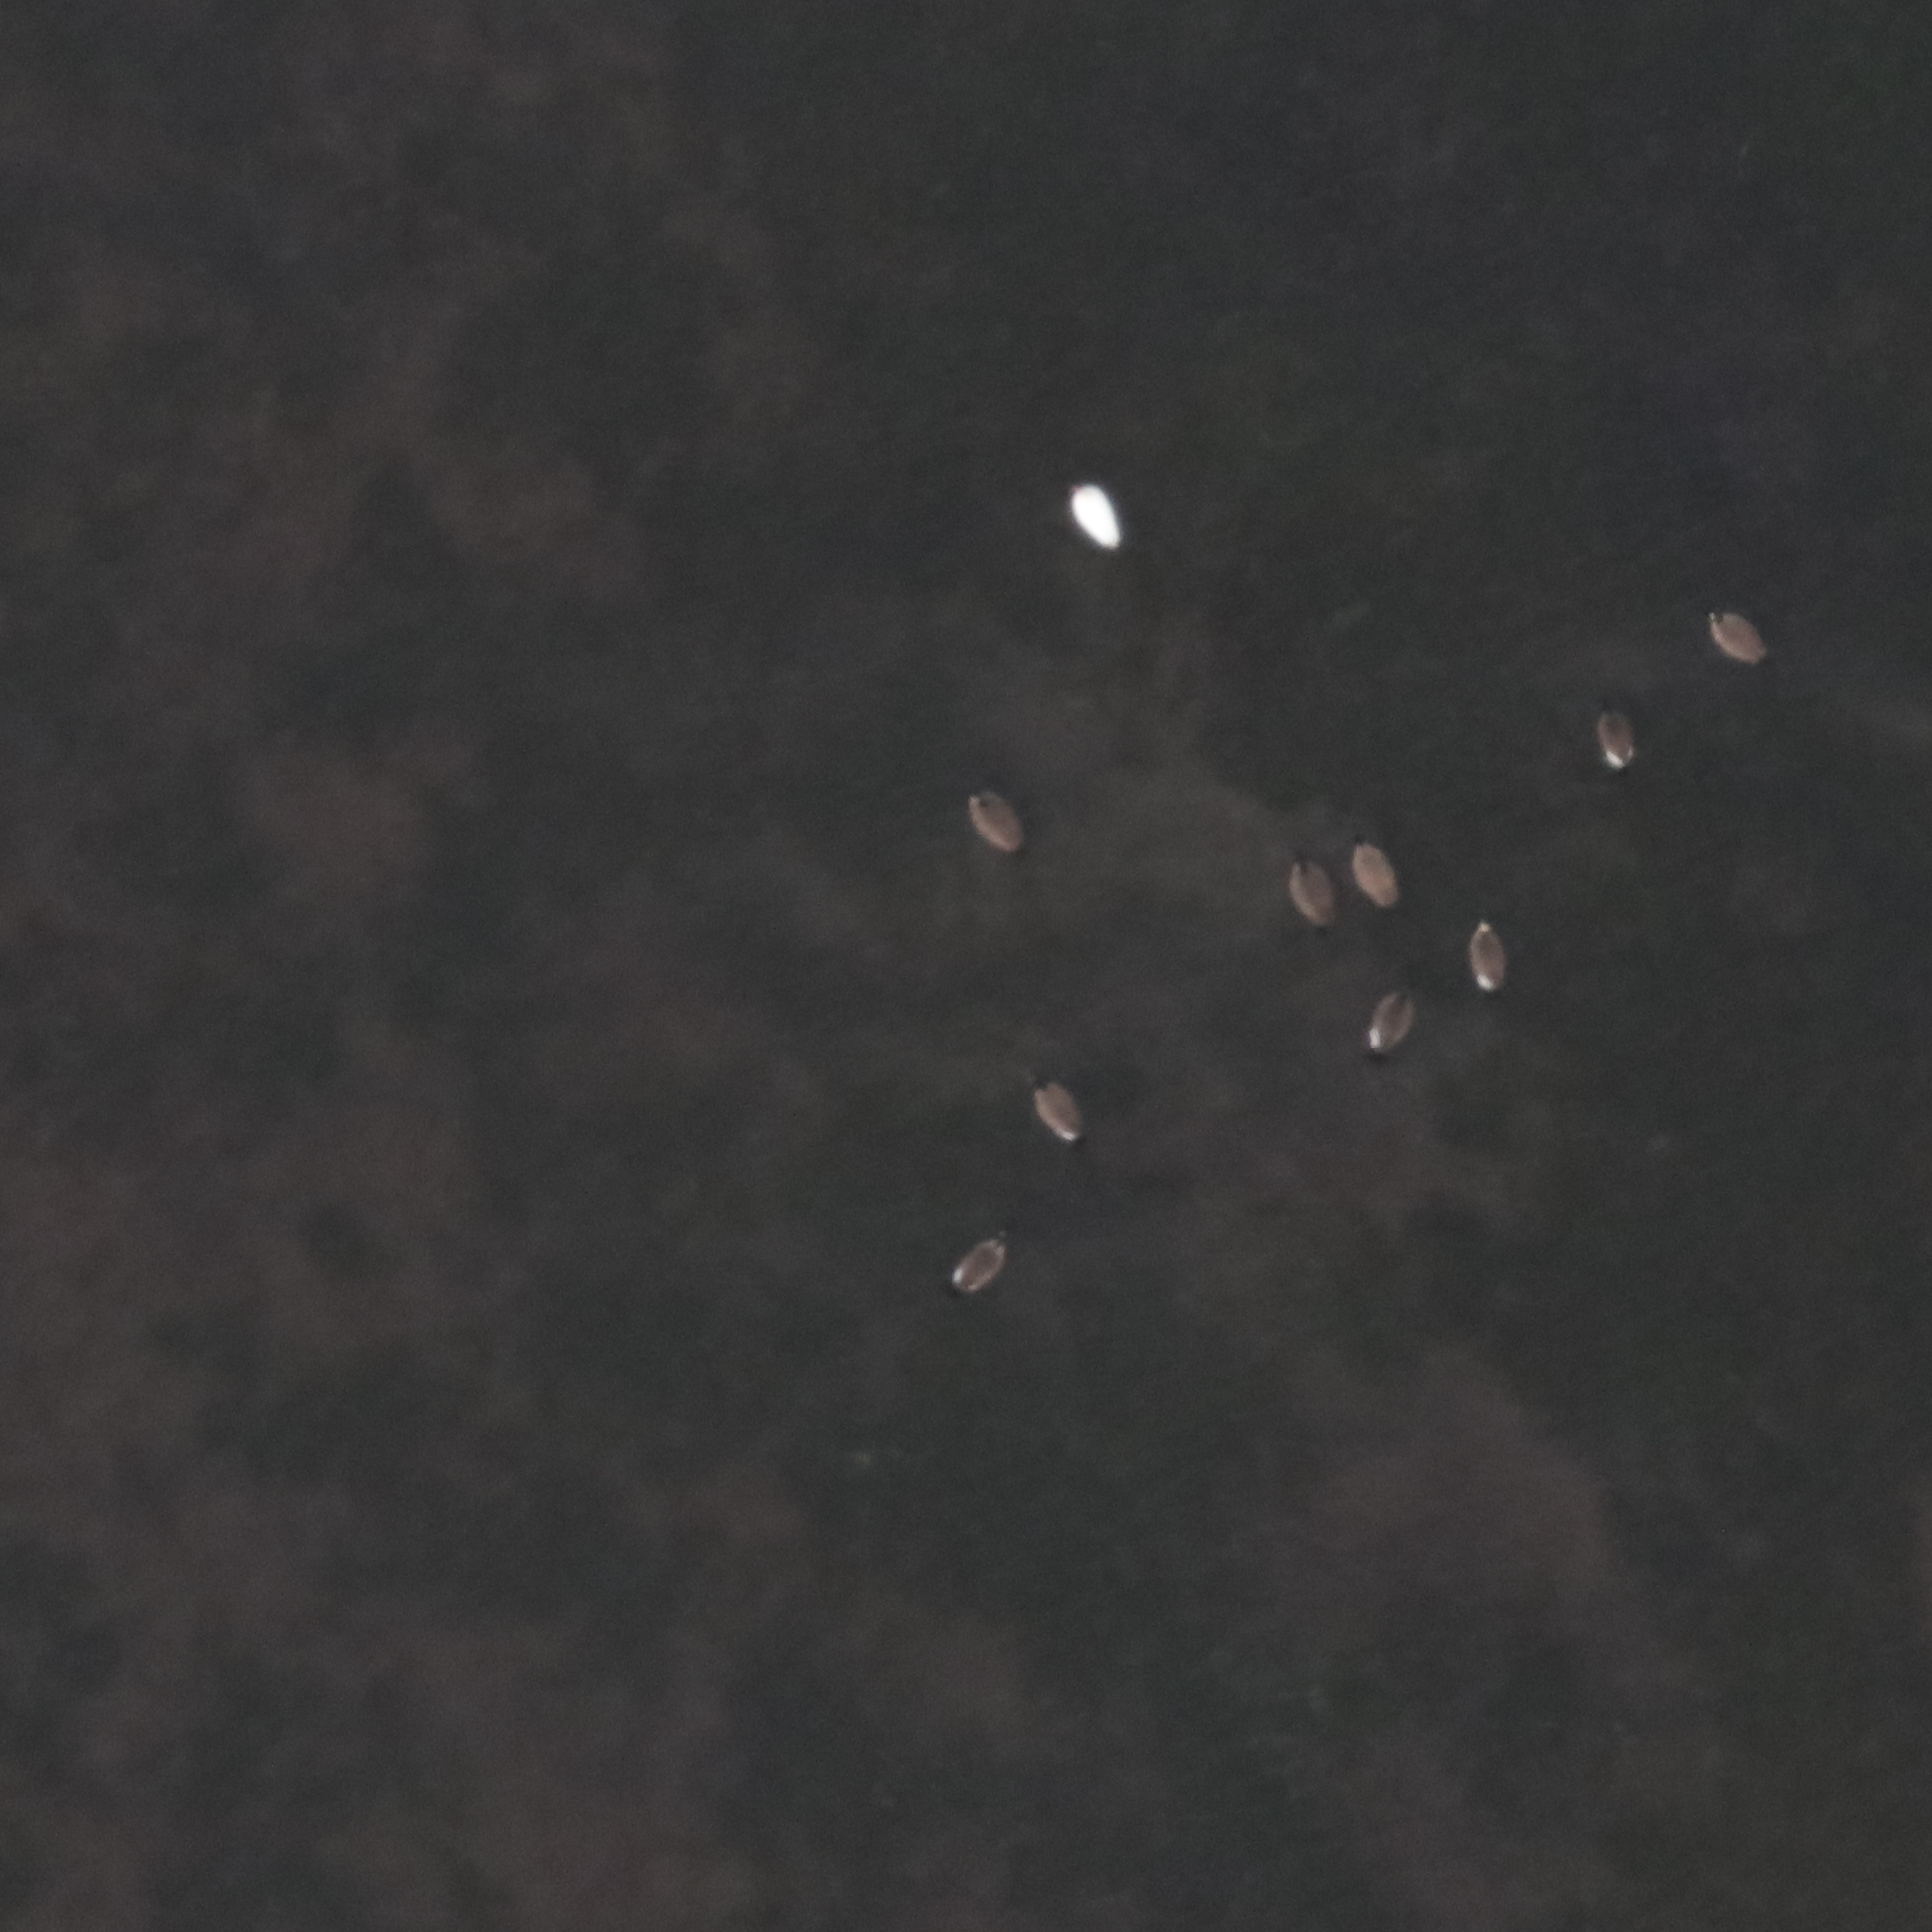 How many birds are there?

10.